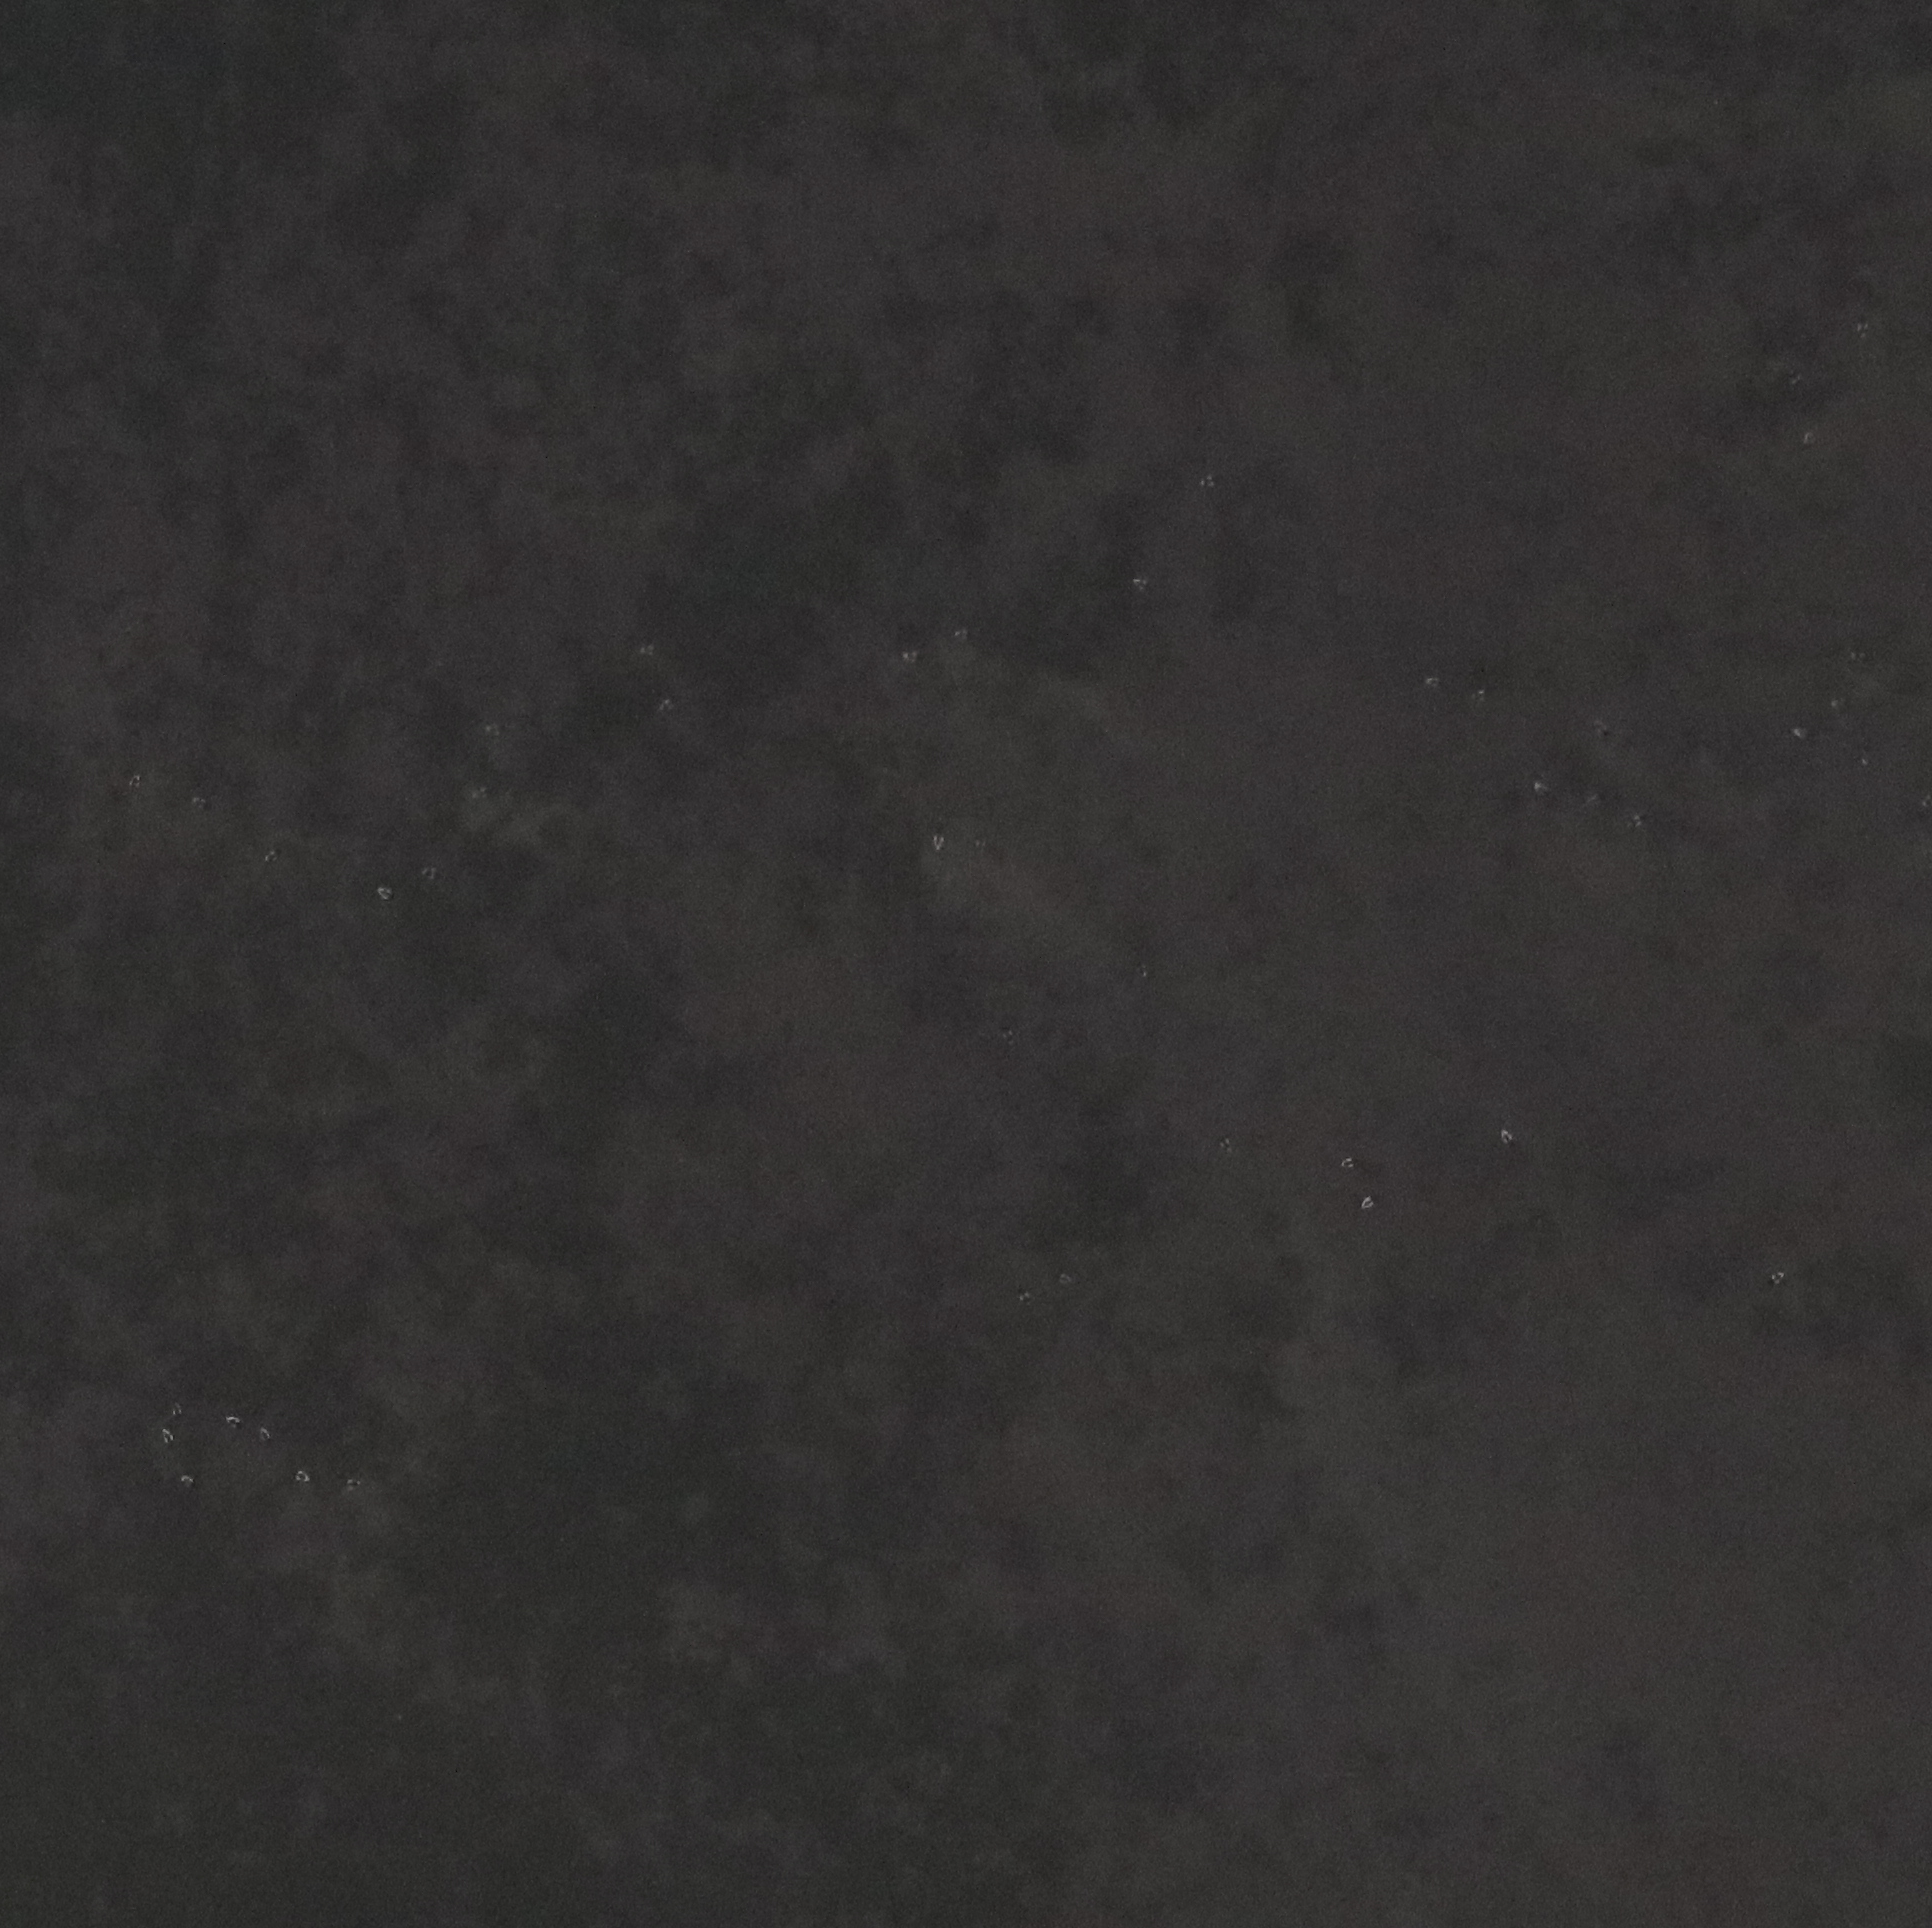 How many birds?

43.